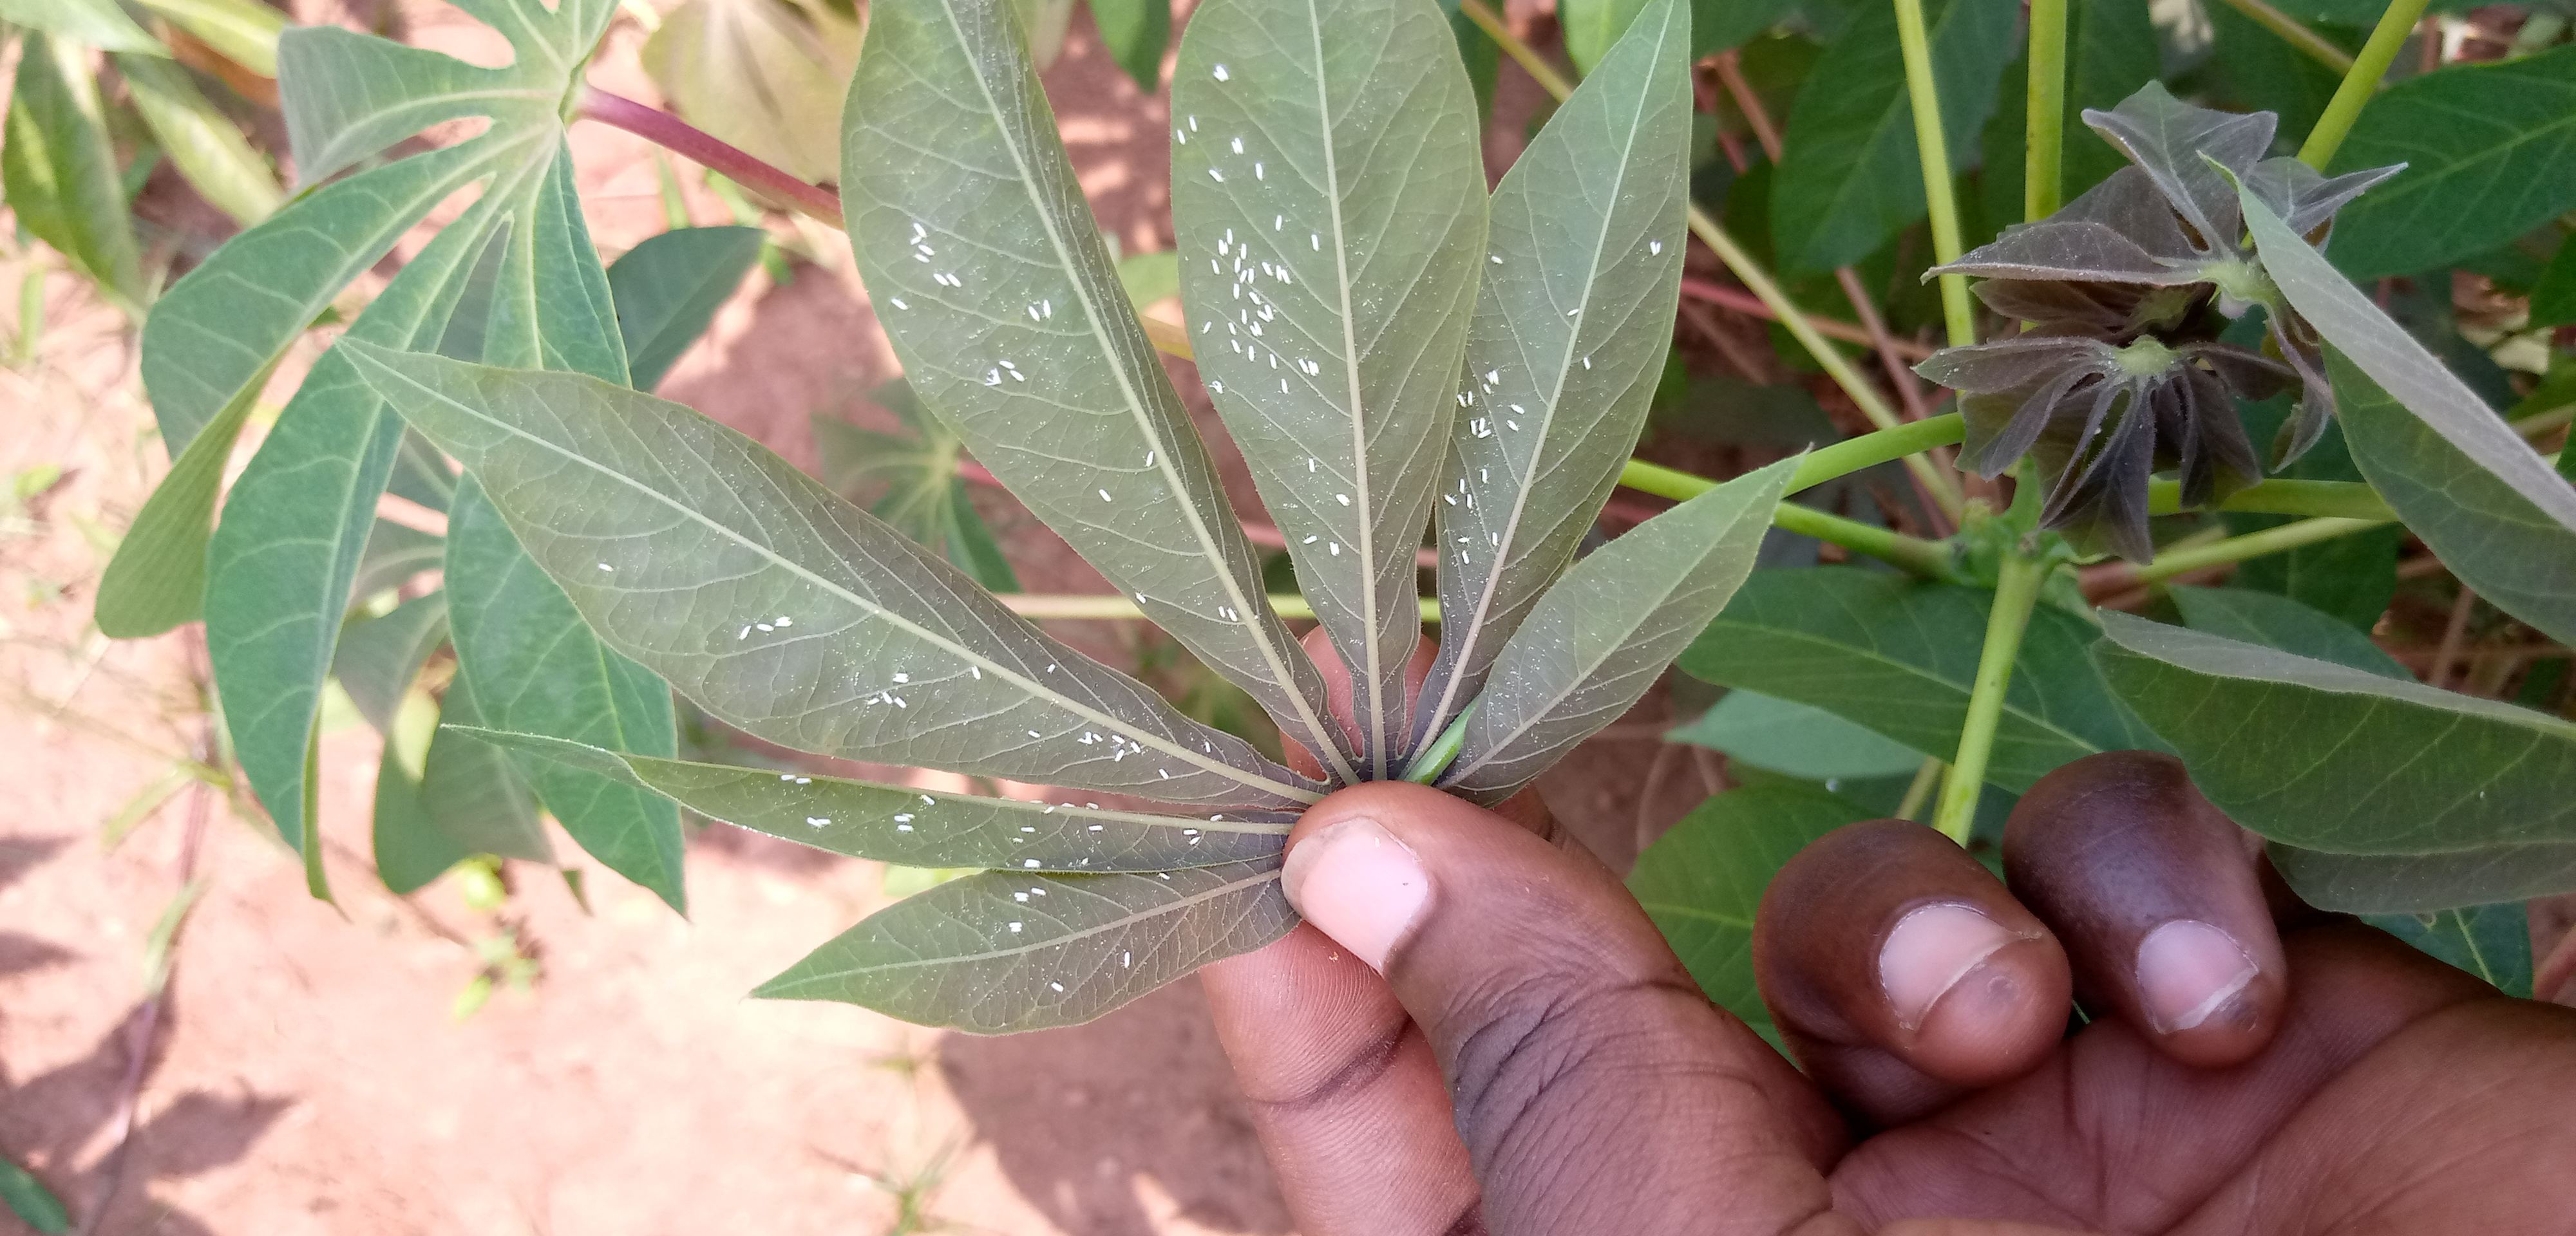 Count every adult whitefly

123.